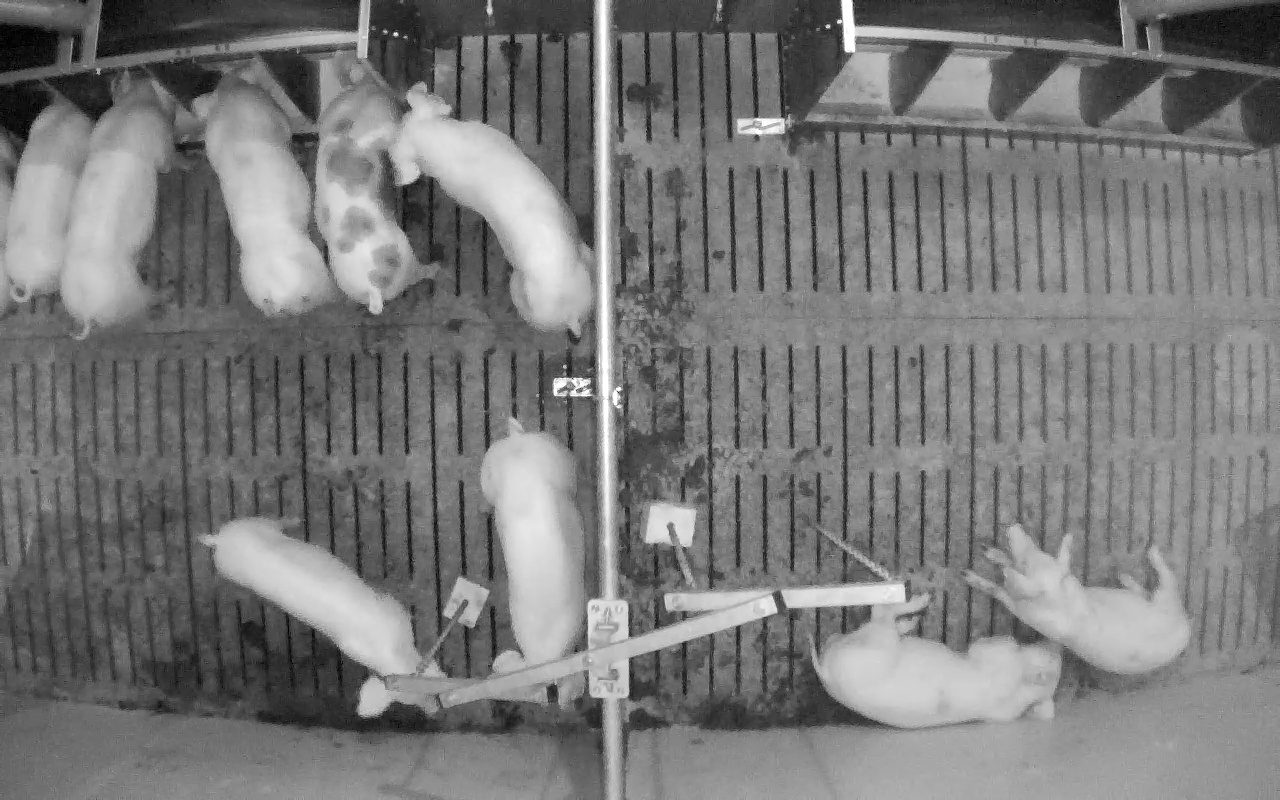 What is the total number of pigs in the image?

9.